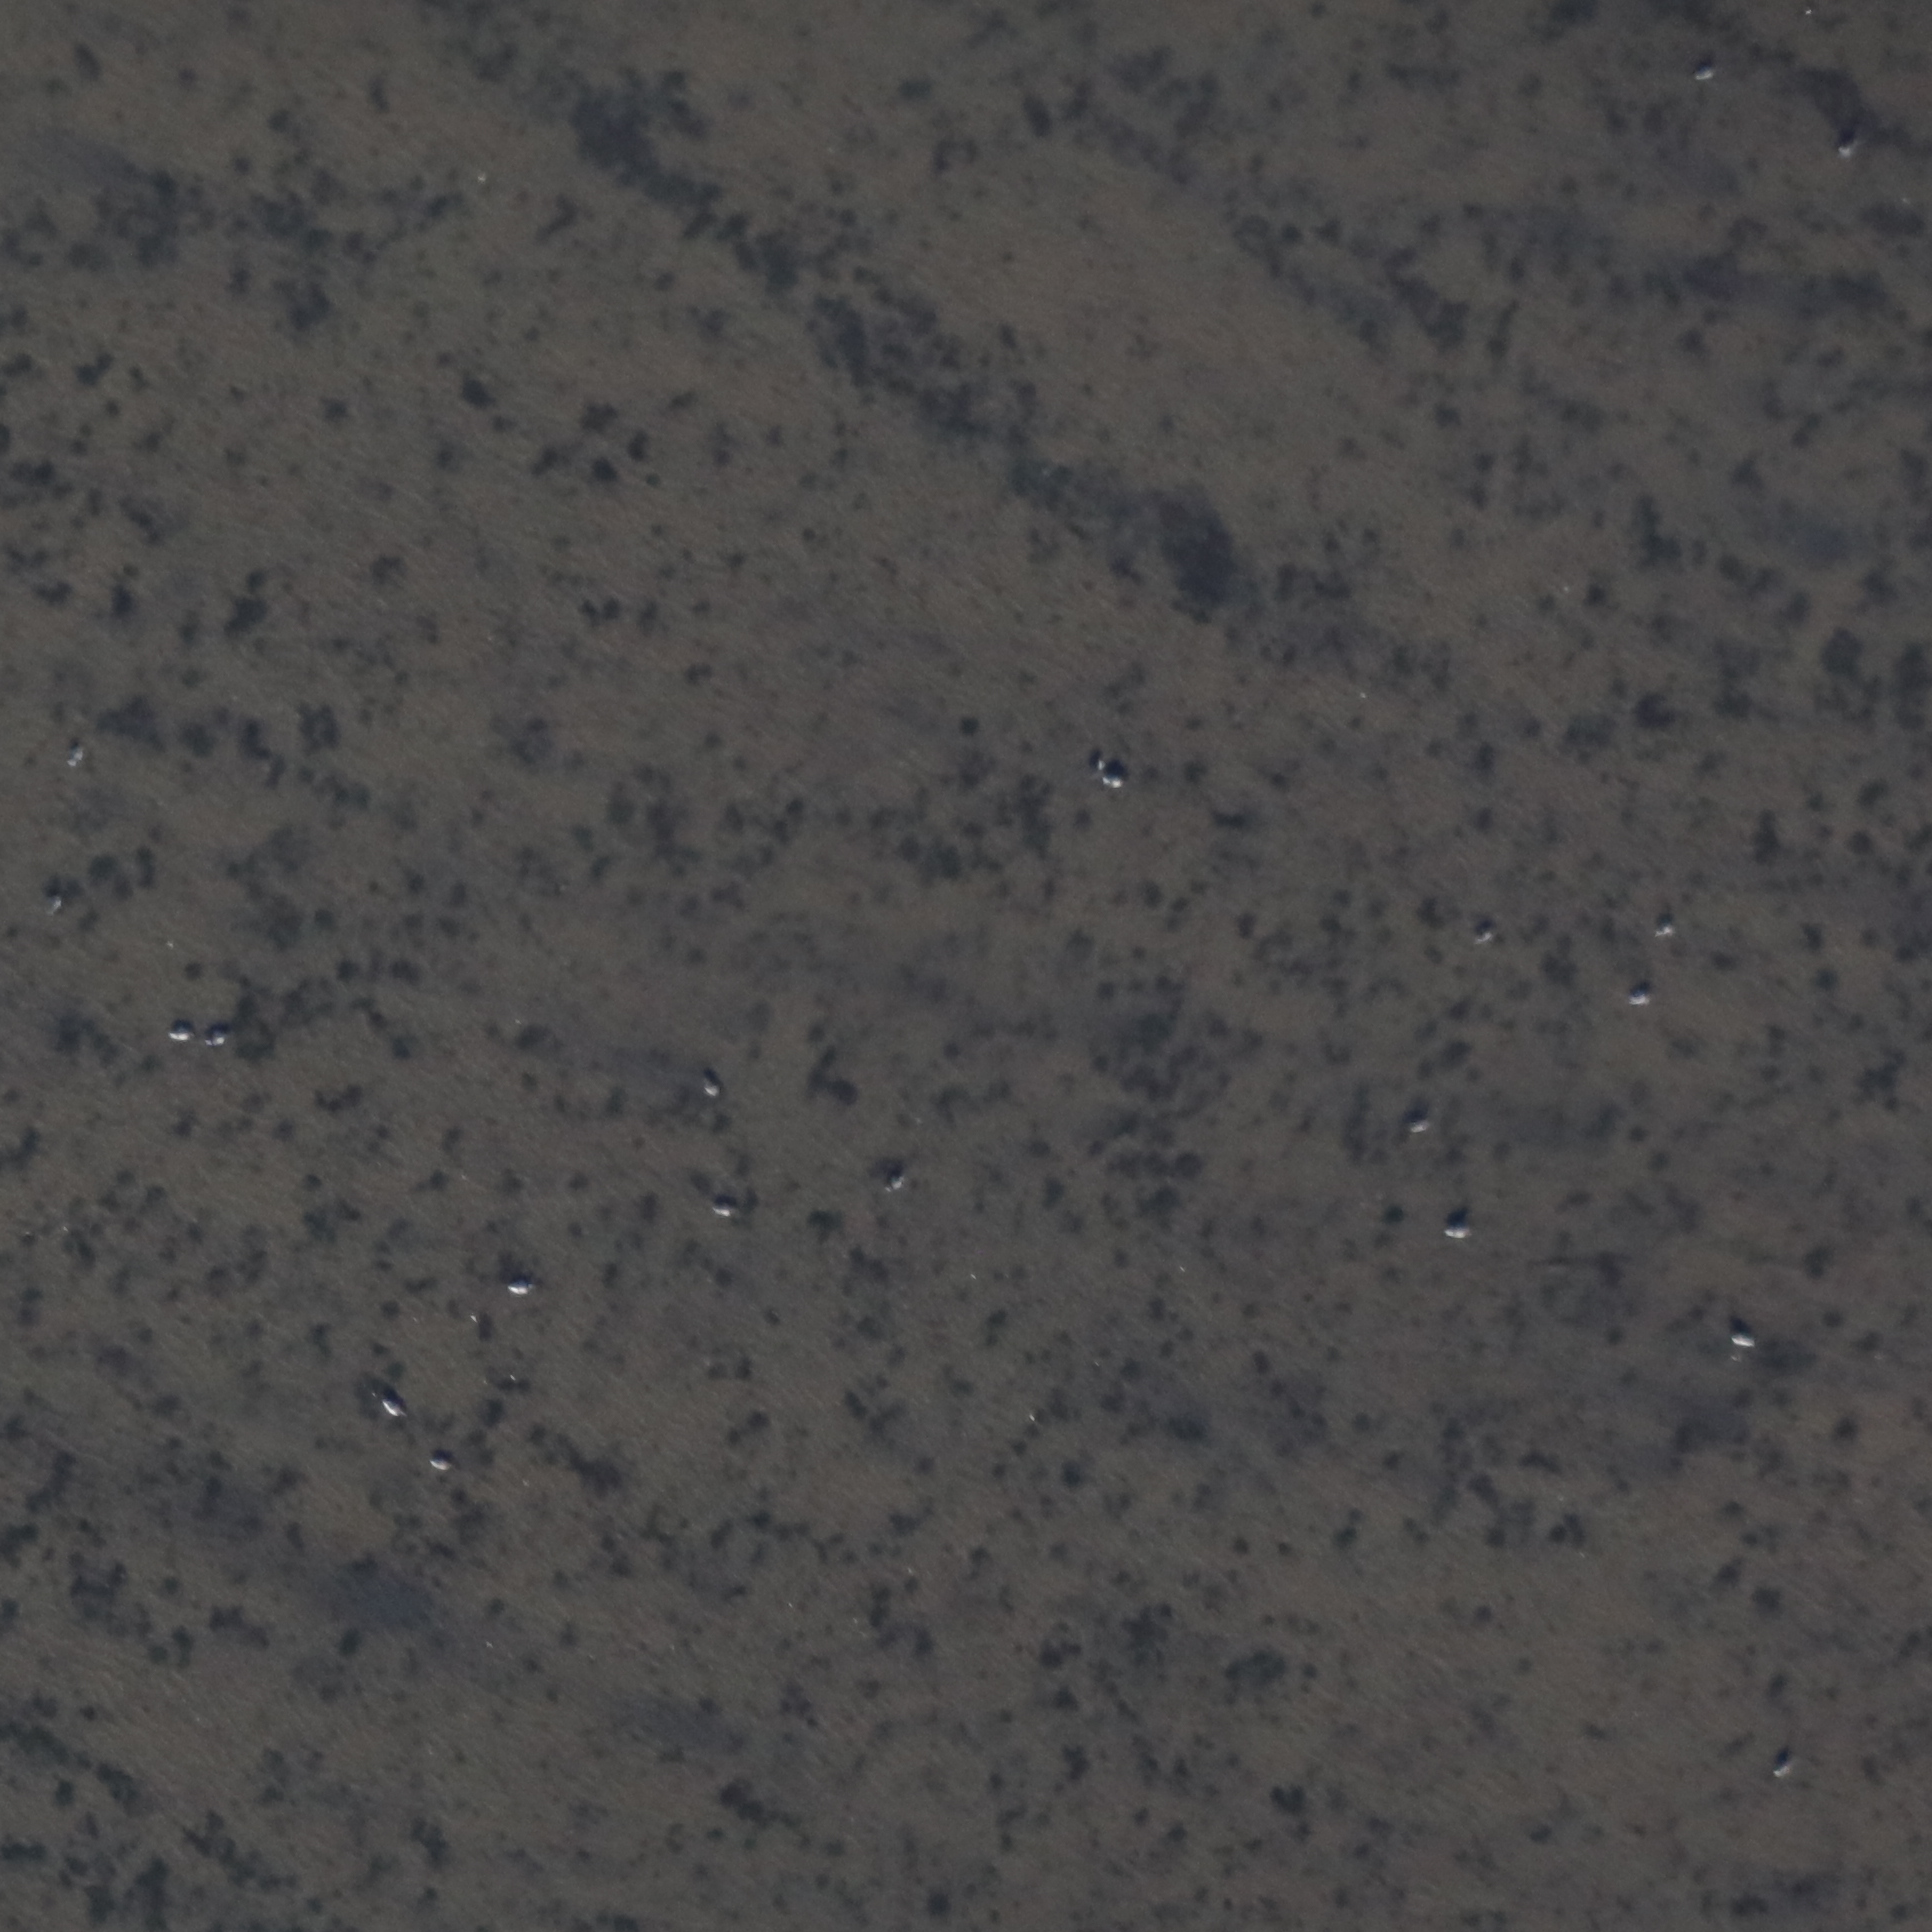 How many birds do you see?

21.